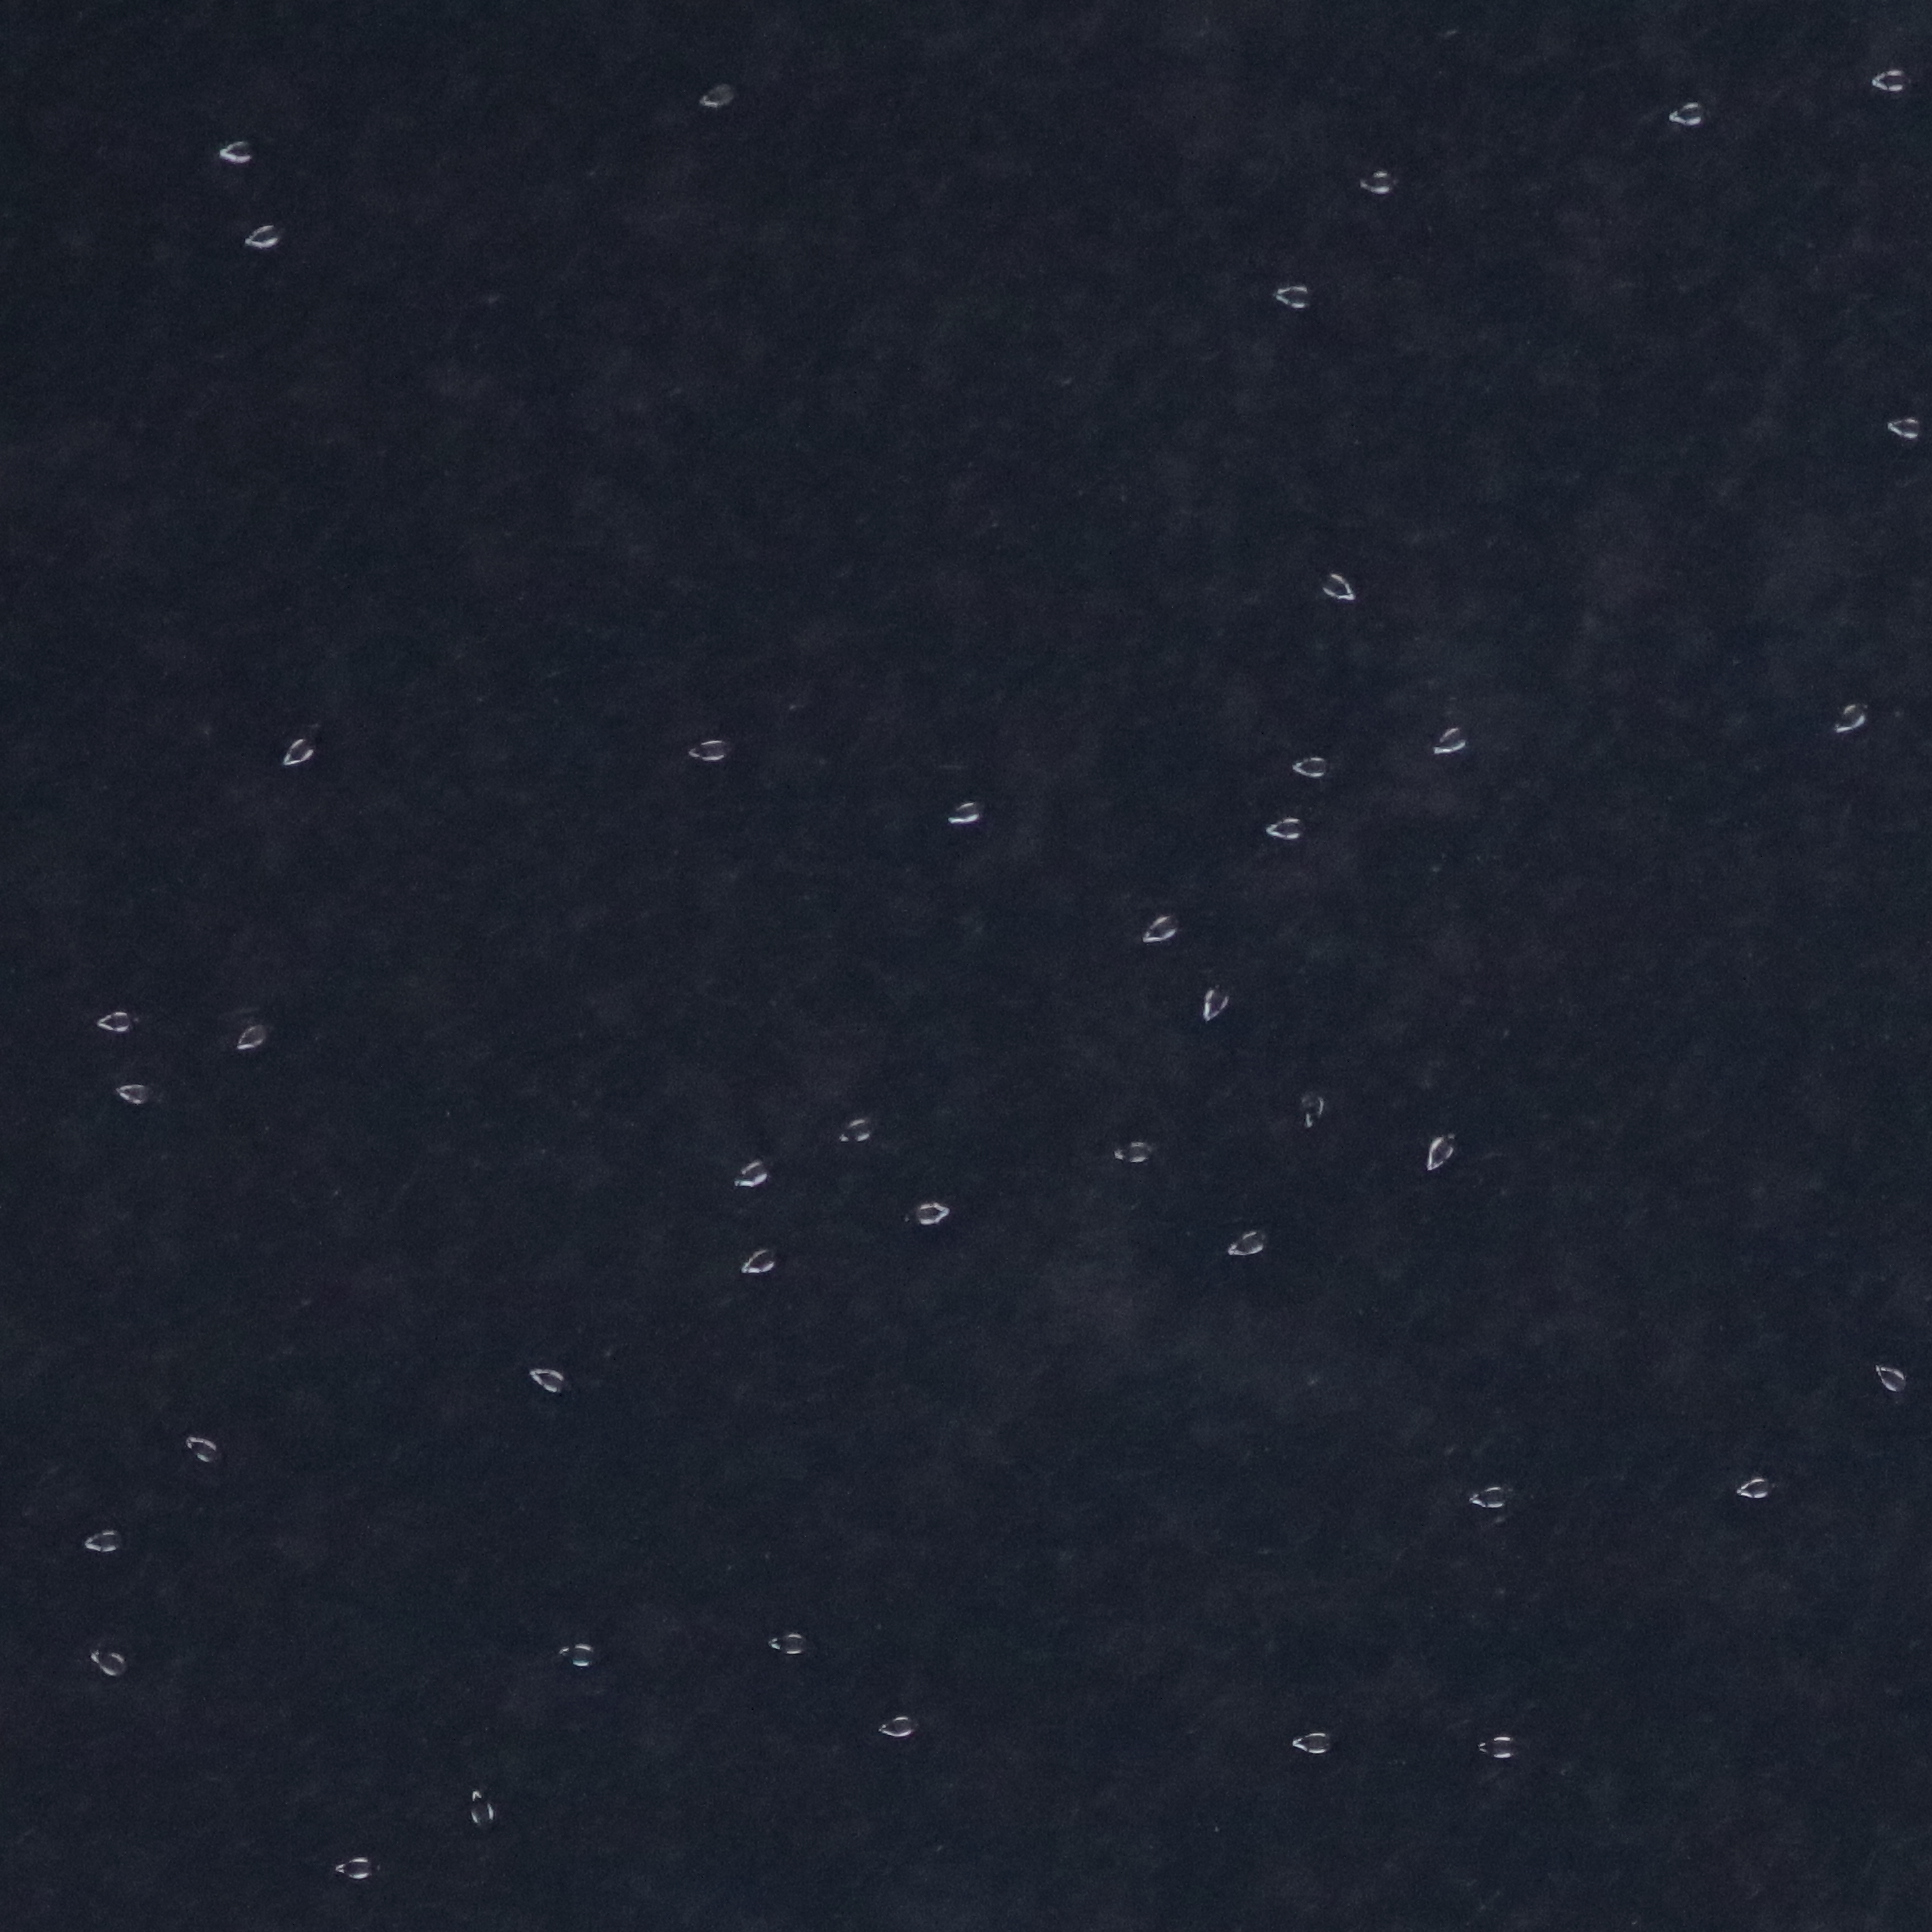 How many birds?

43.